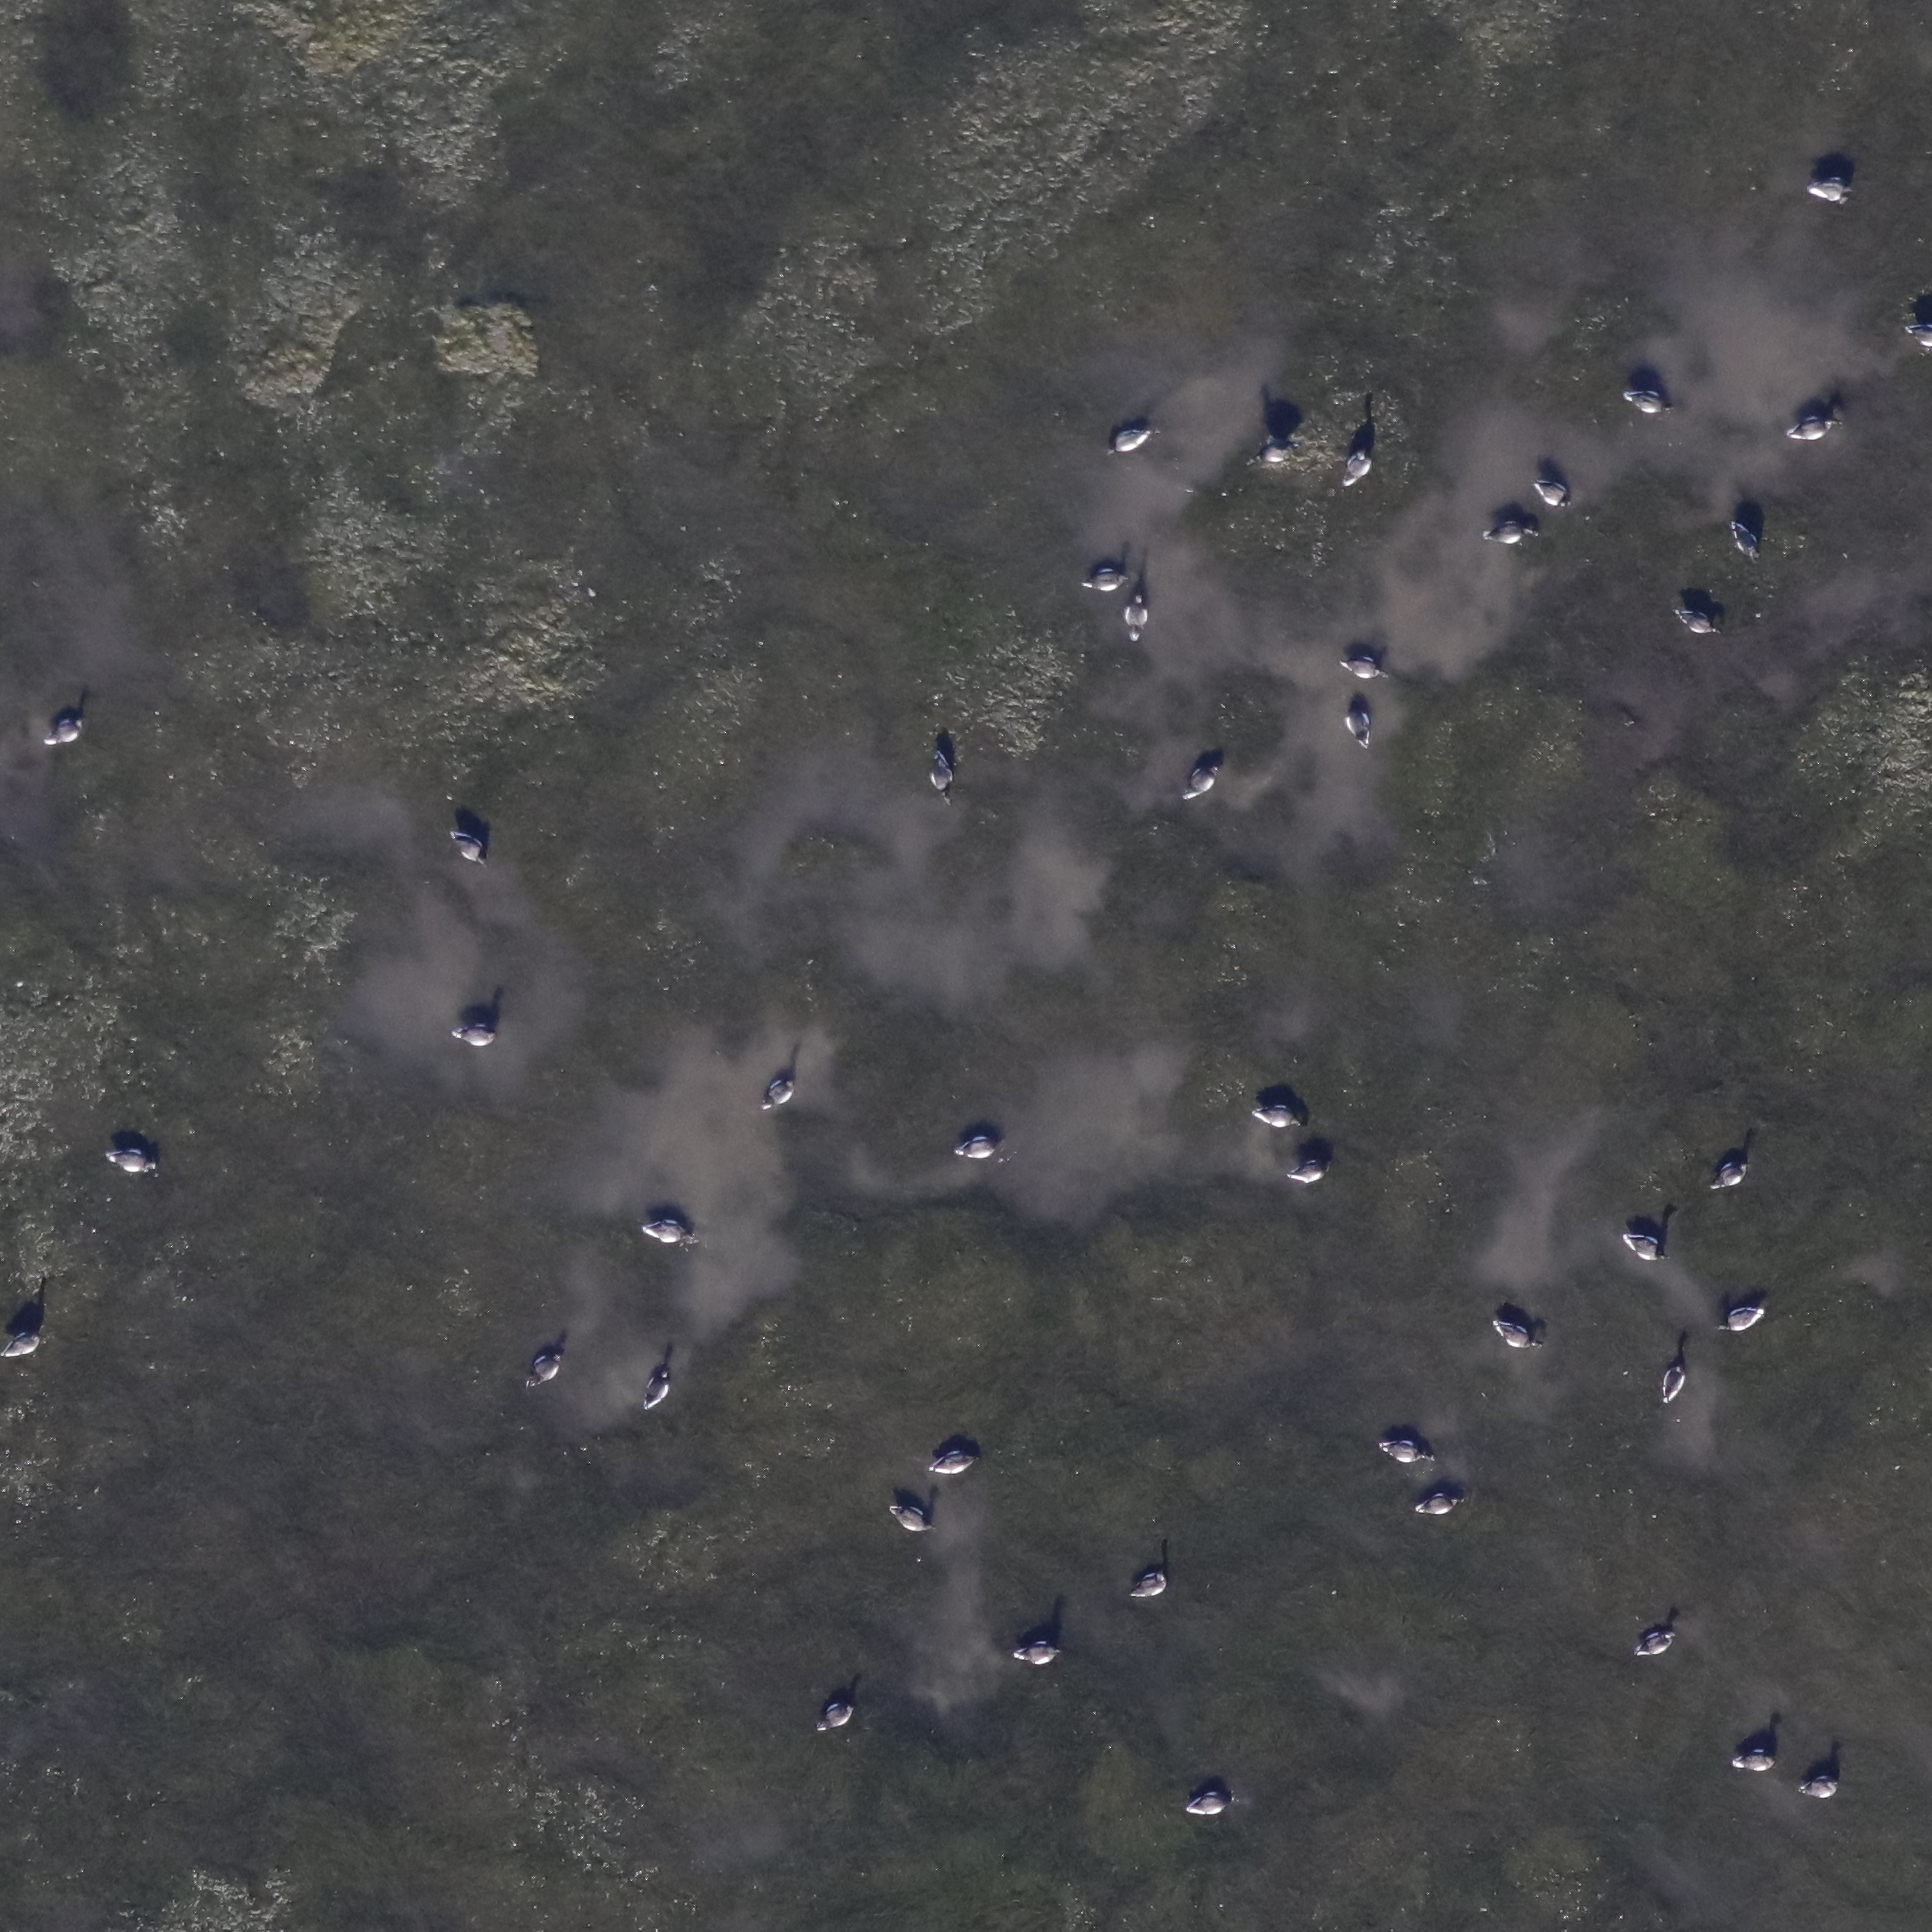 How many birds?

45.